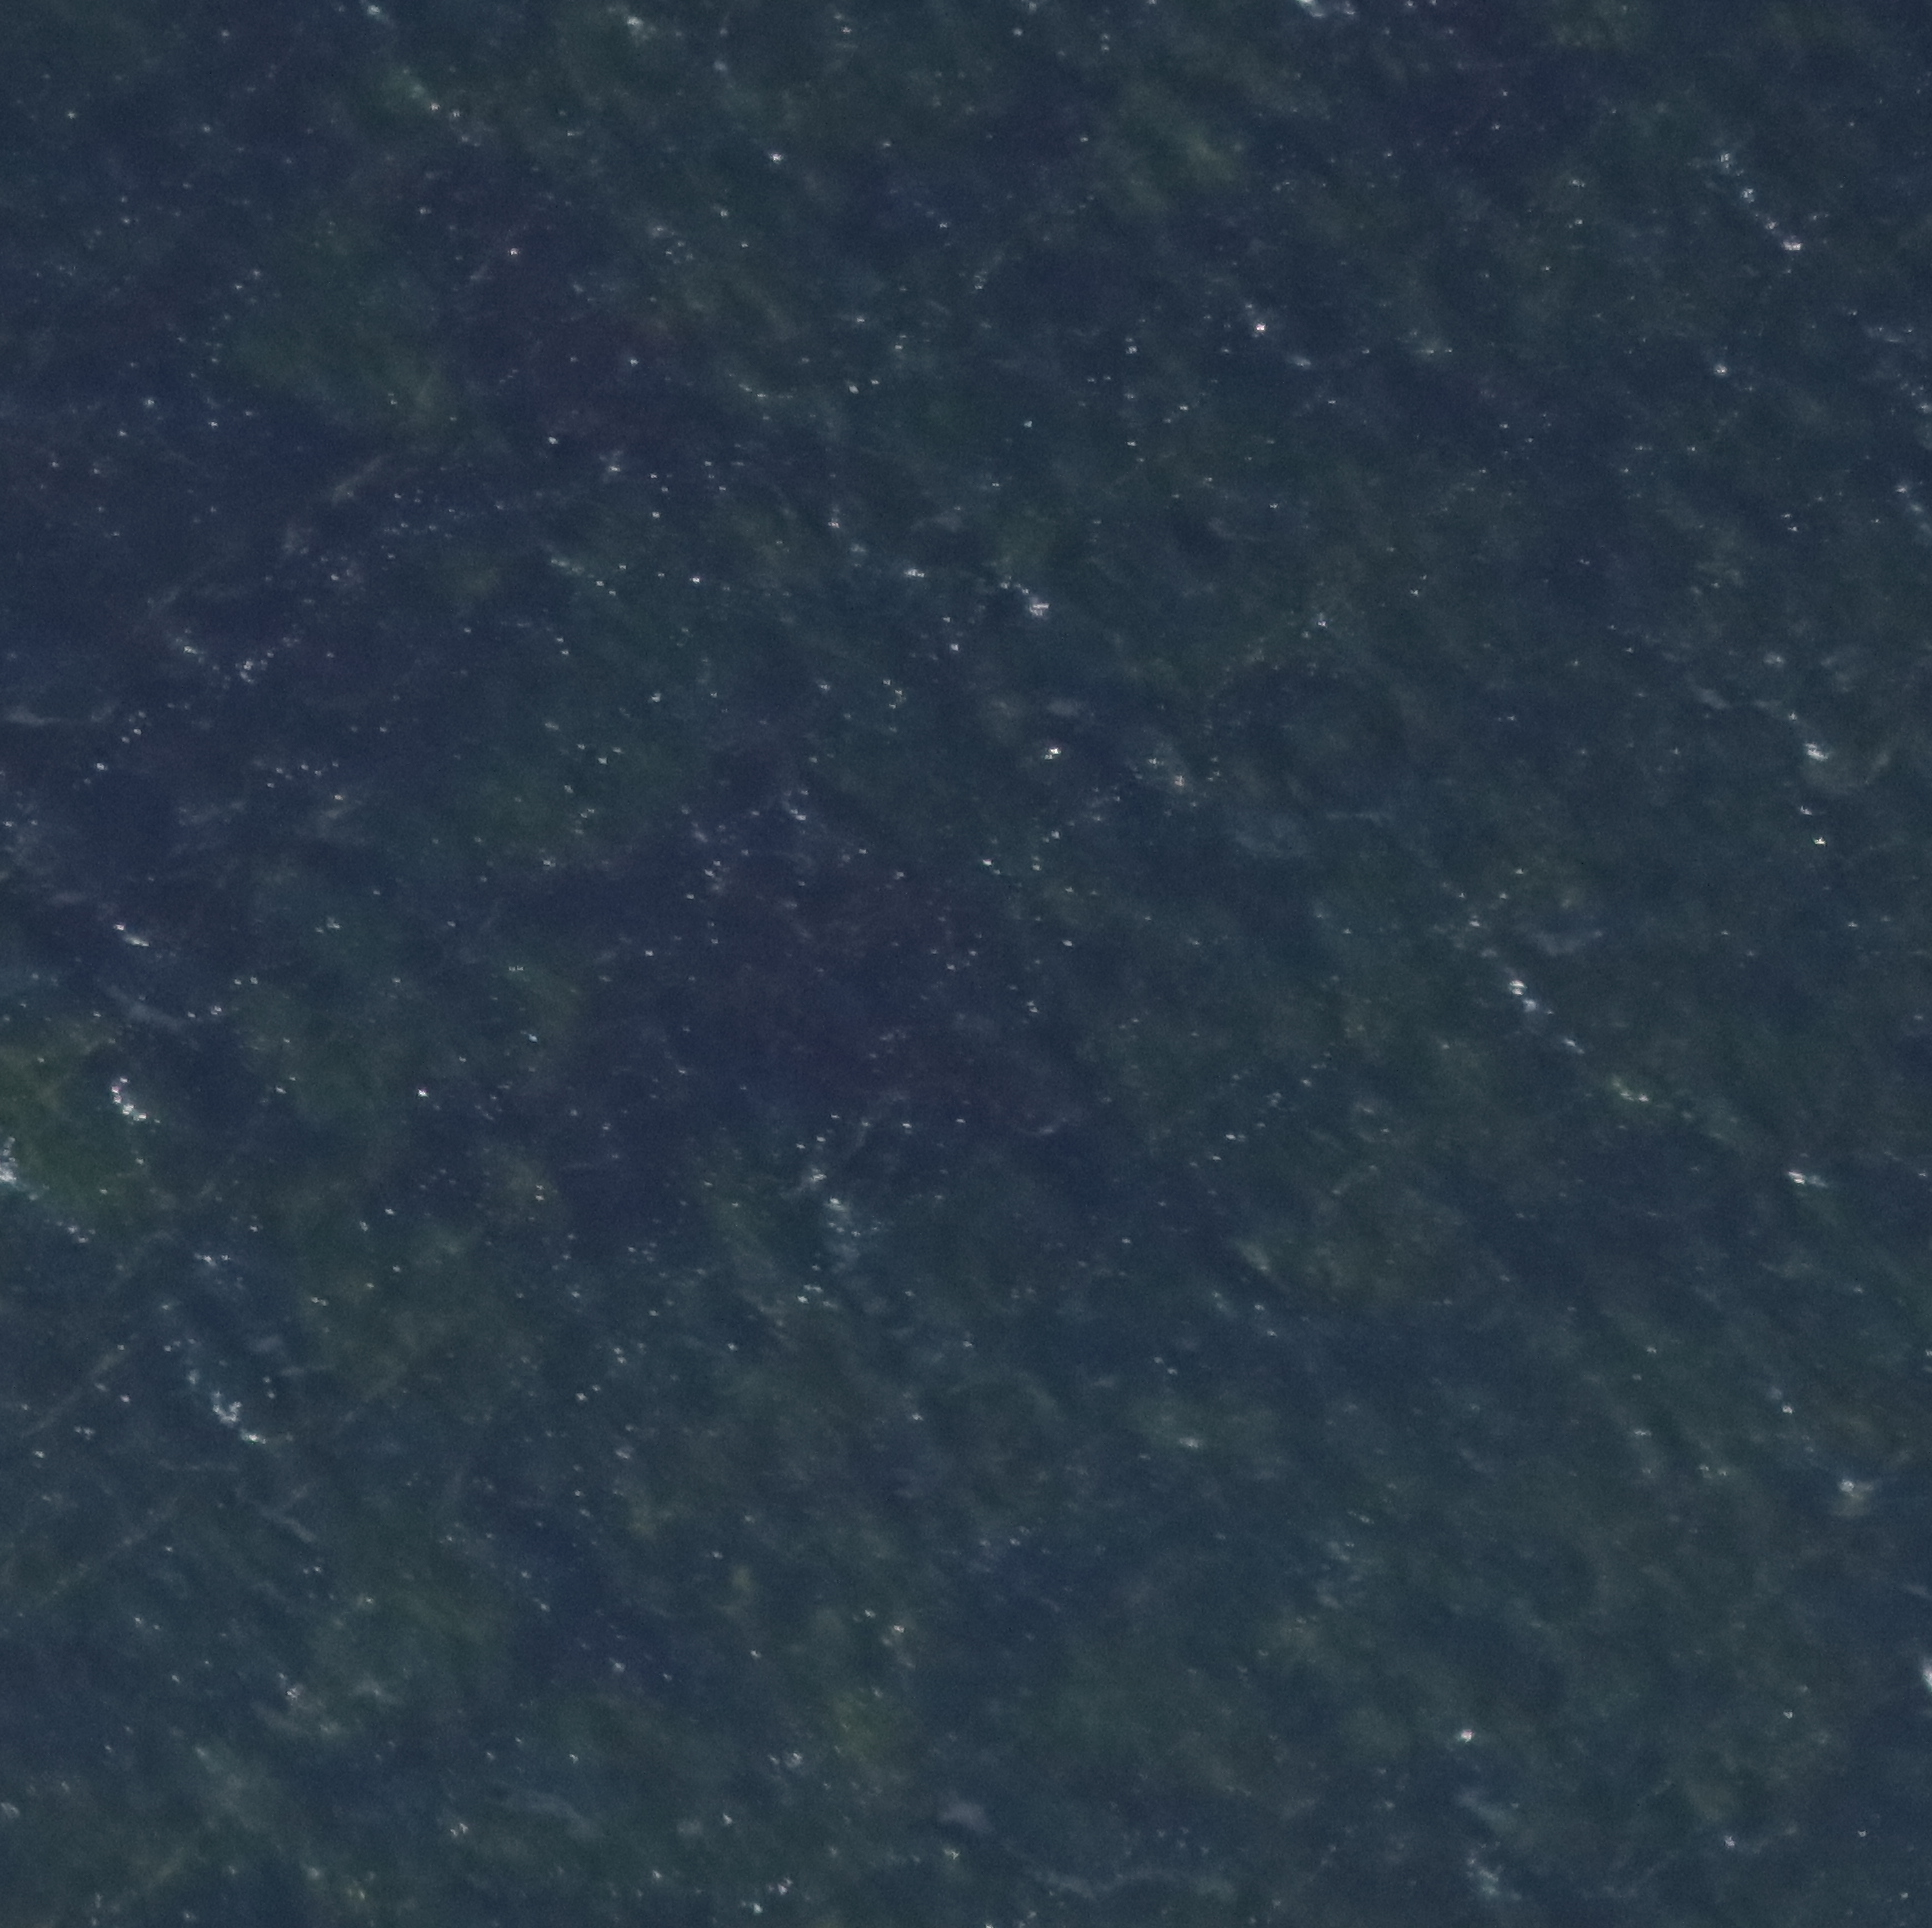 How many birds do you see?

0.